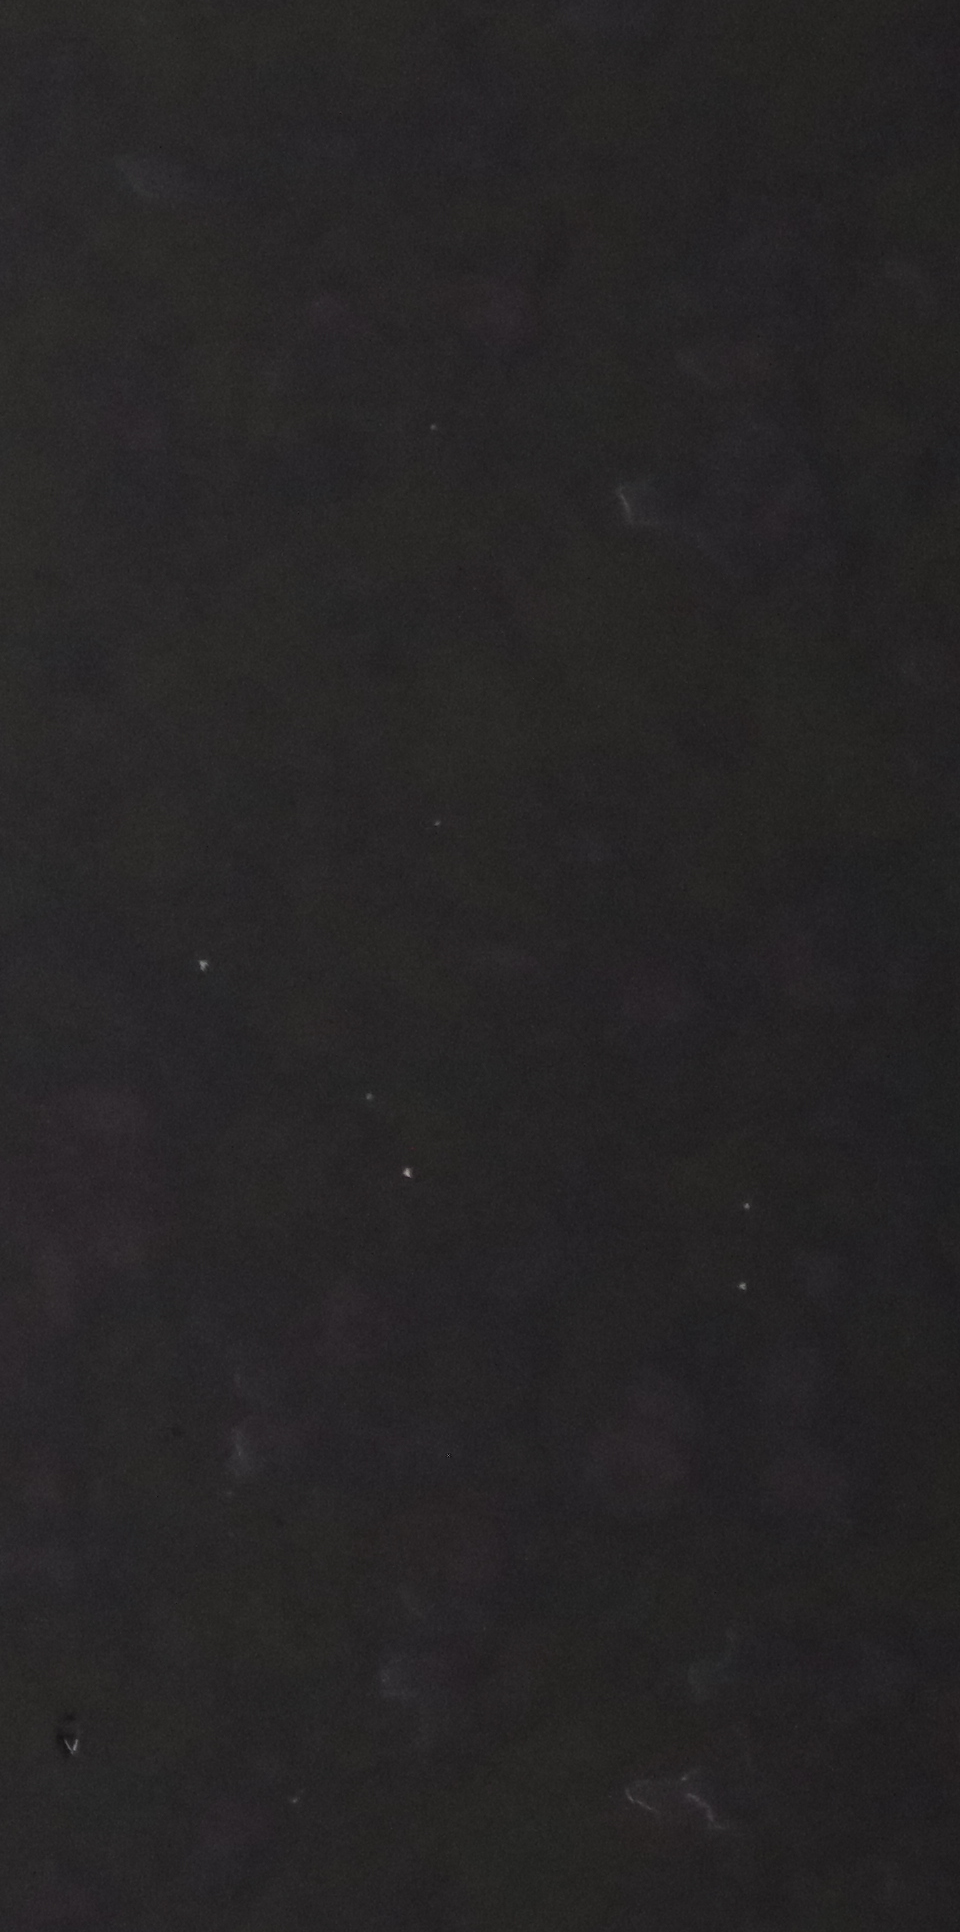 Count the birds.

1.